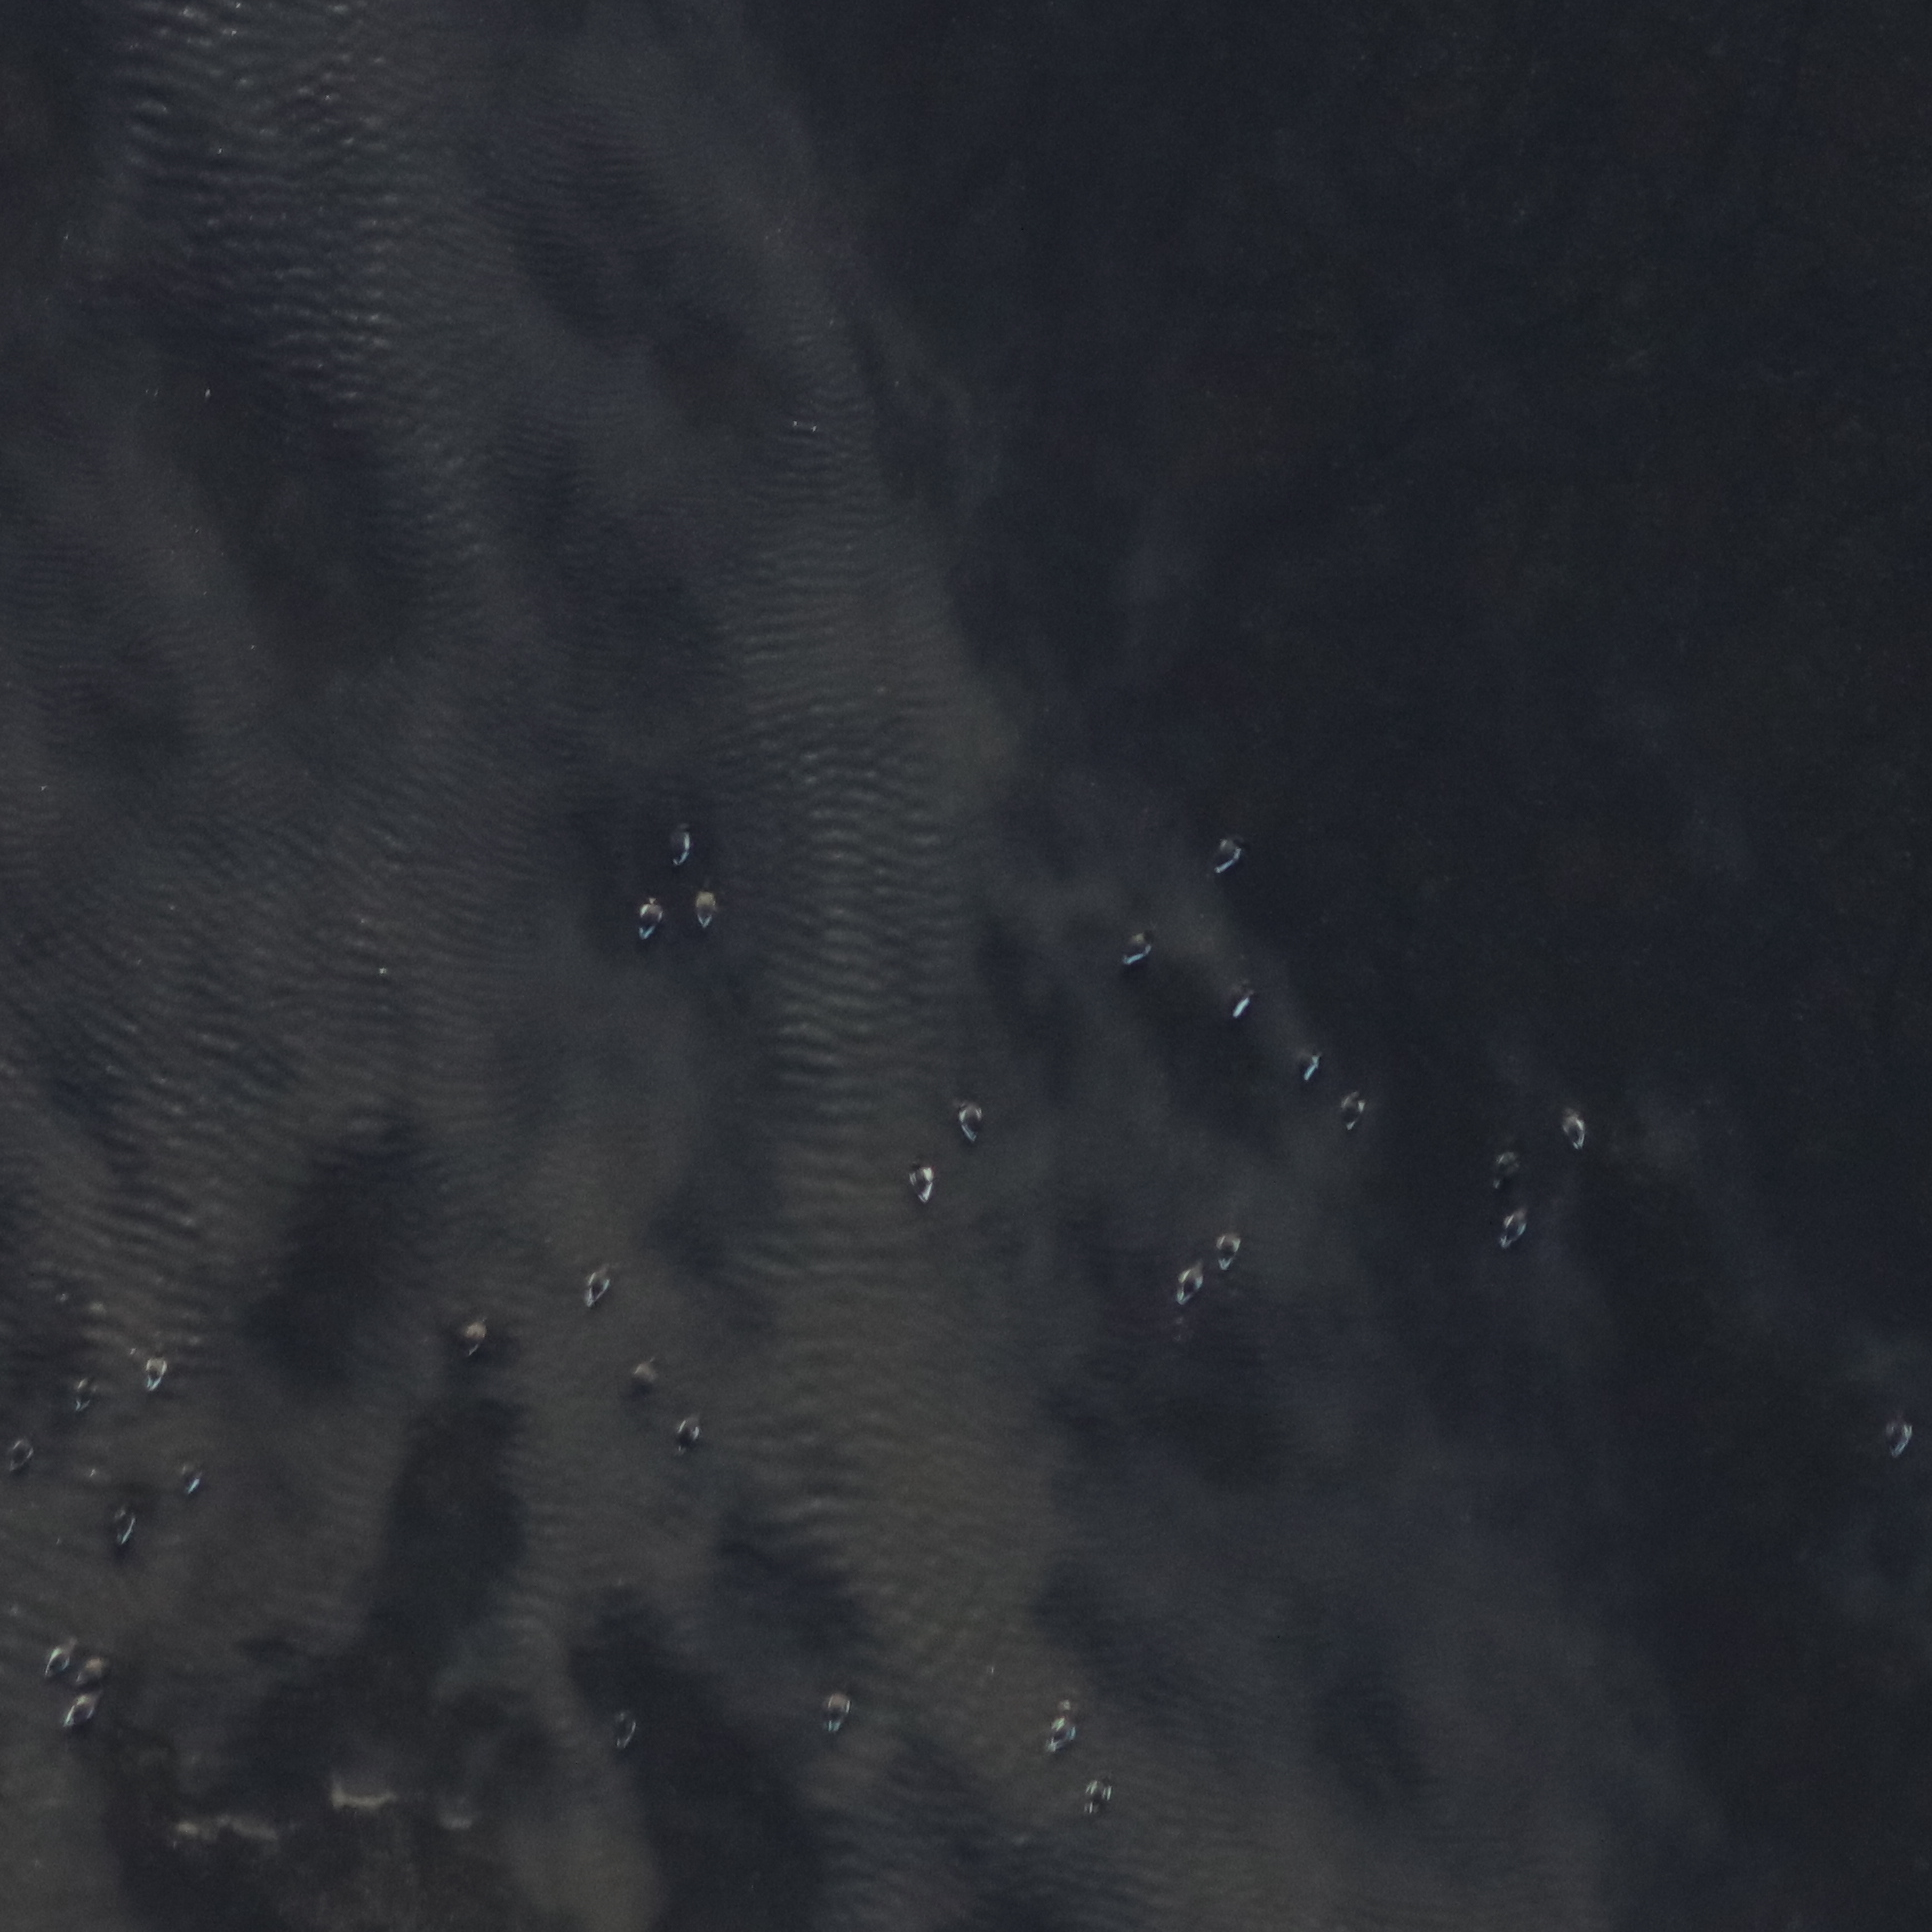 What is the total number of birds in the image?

32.